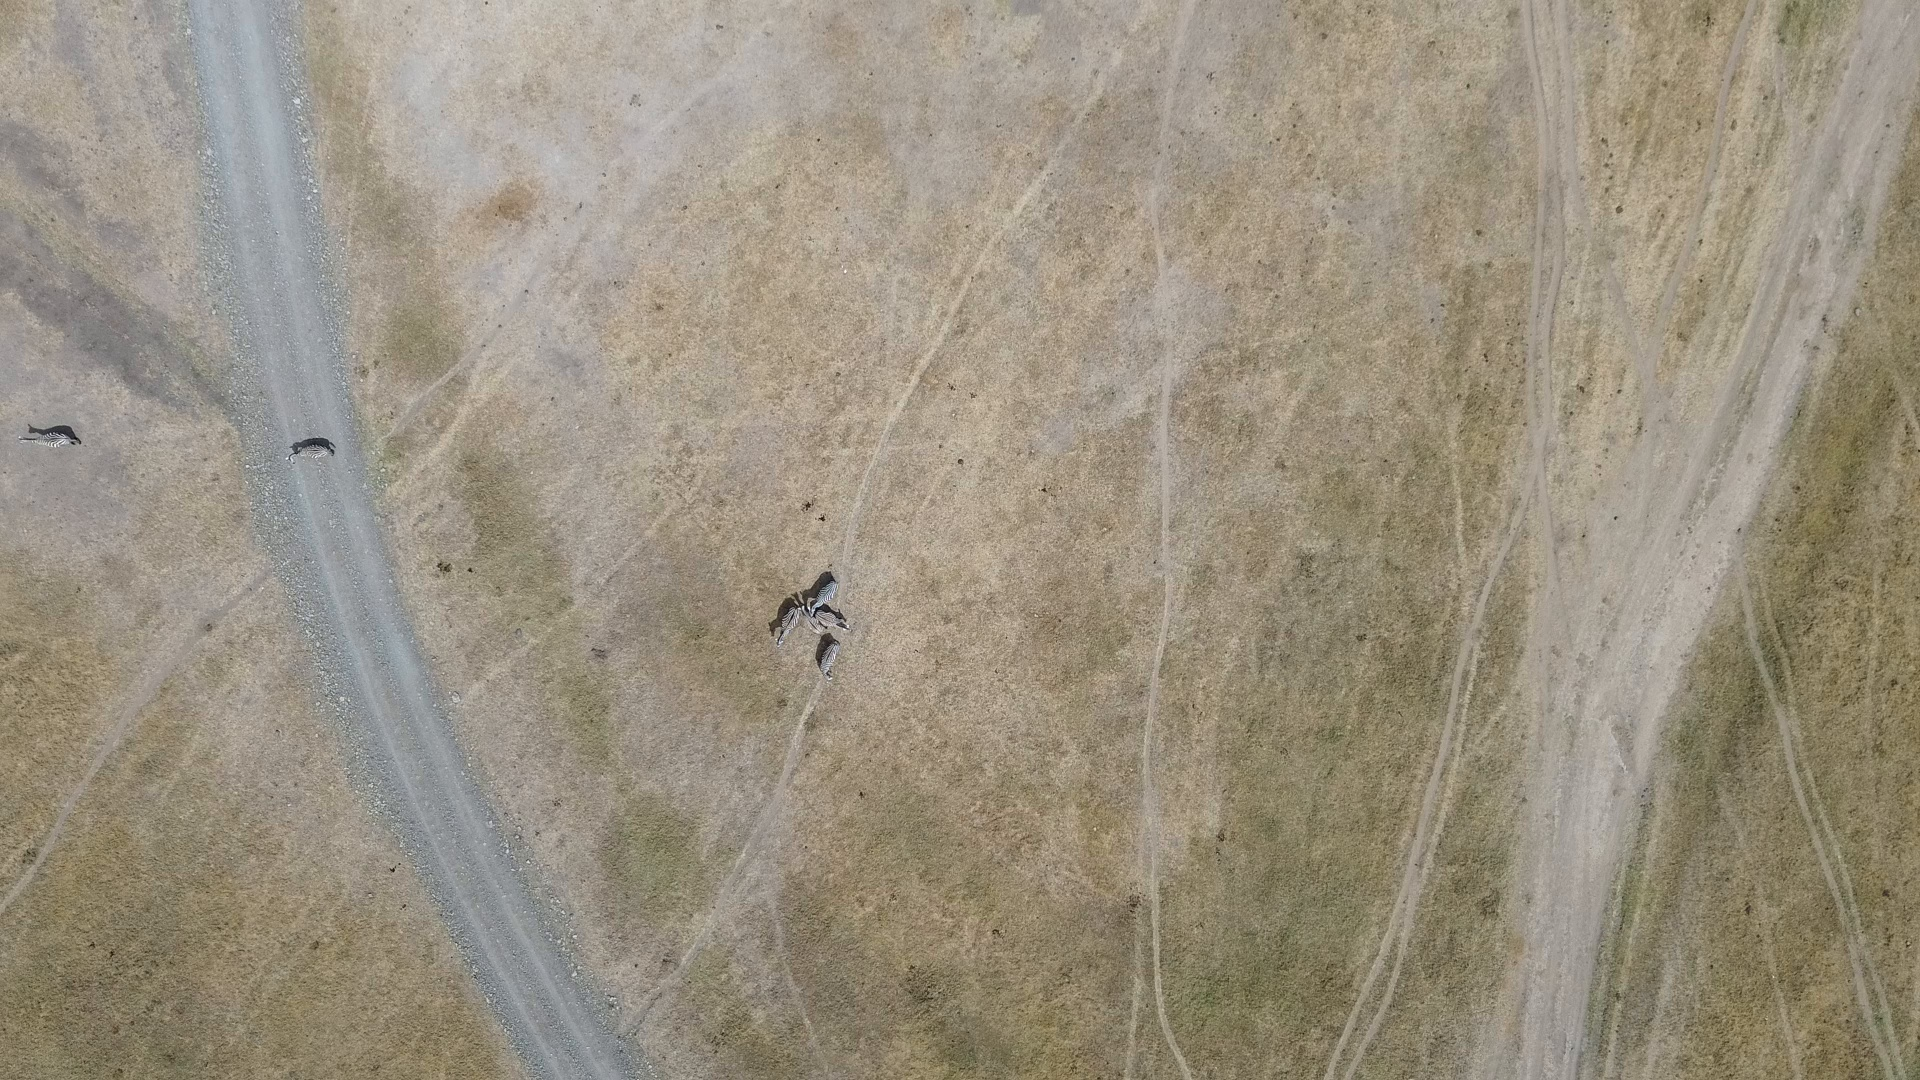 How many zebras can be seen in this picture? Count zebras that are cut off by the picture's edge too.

7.